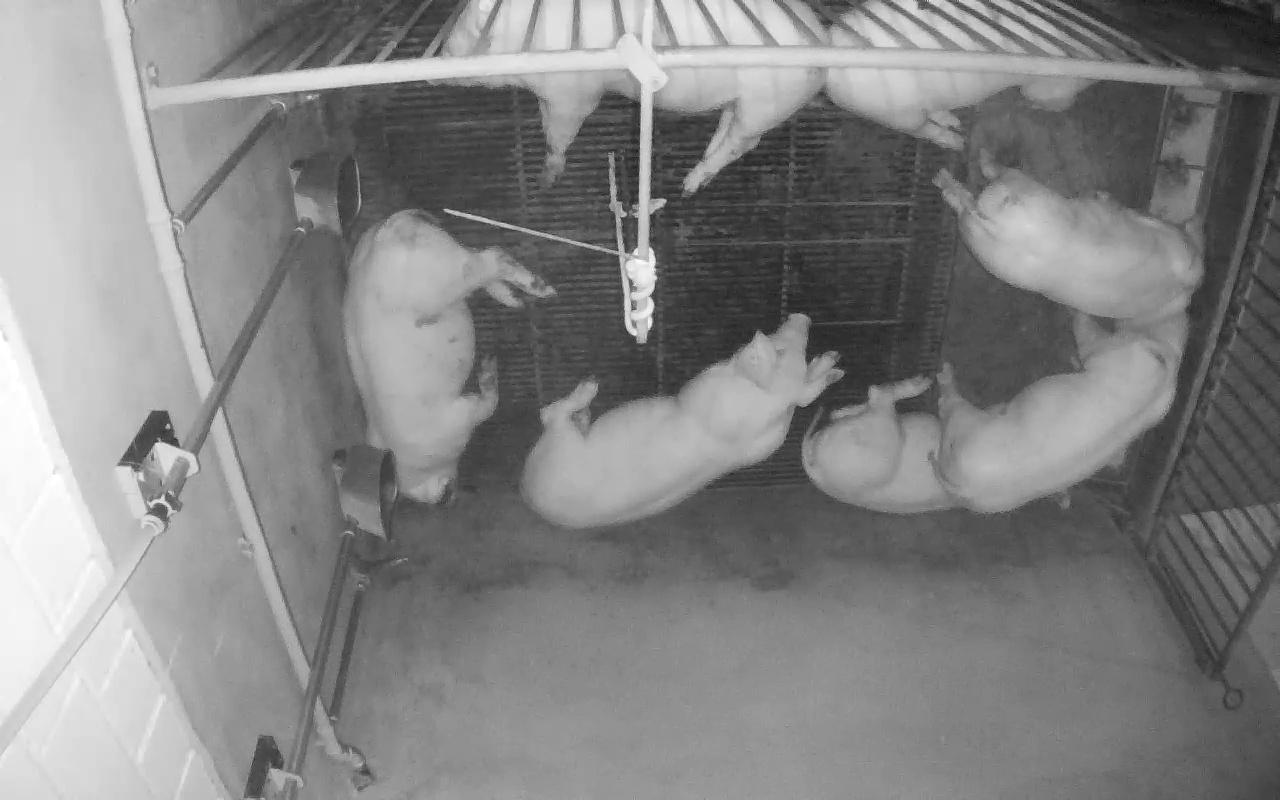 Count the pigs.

7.